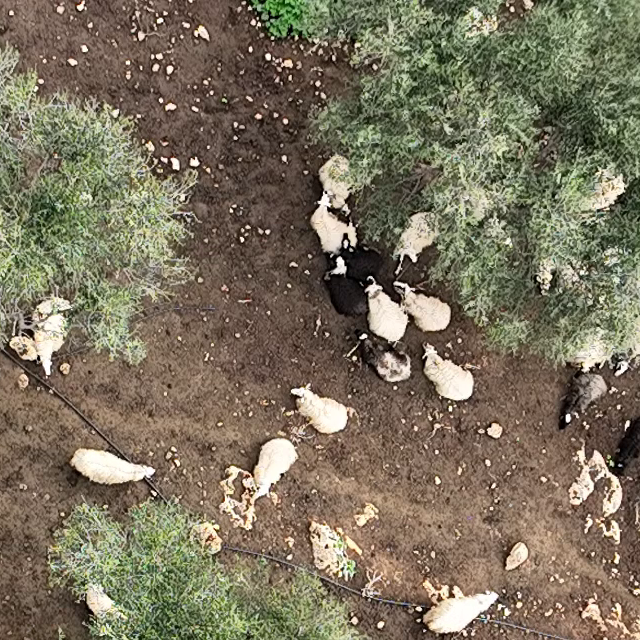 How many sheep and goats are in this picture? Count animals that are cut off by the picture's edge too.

21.